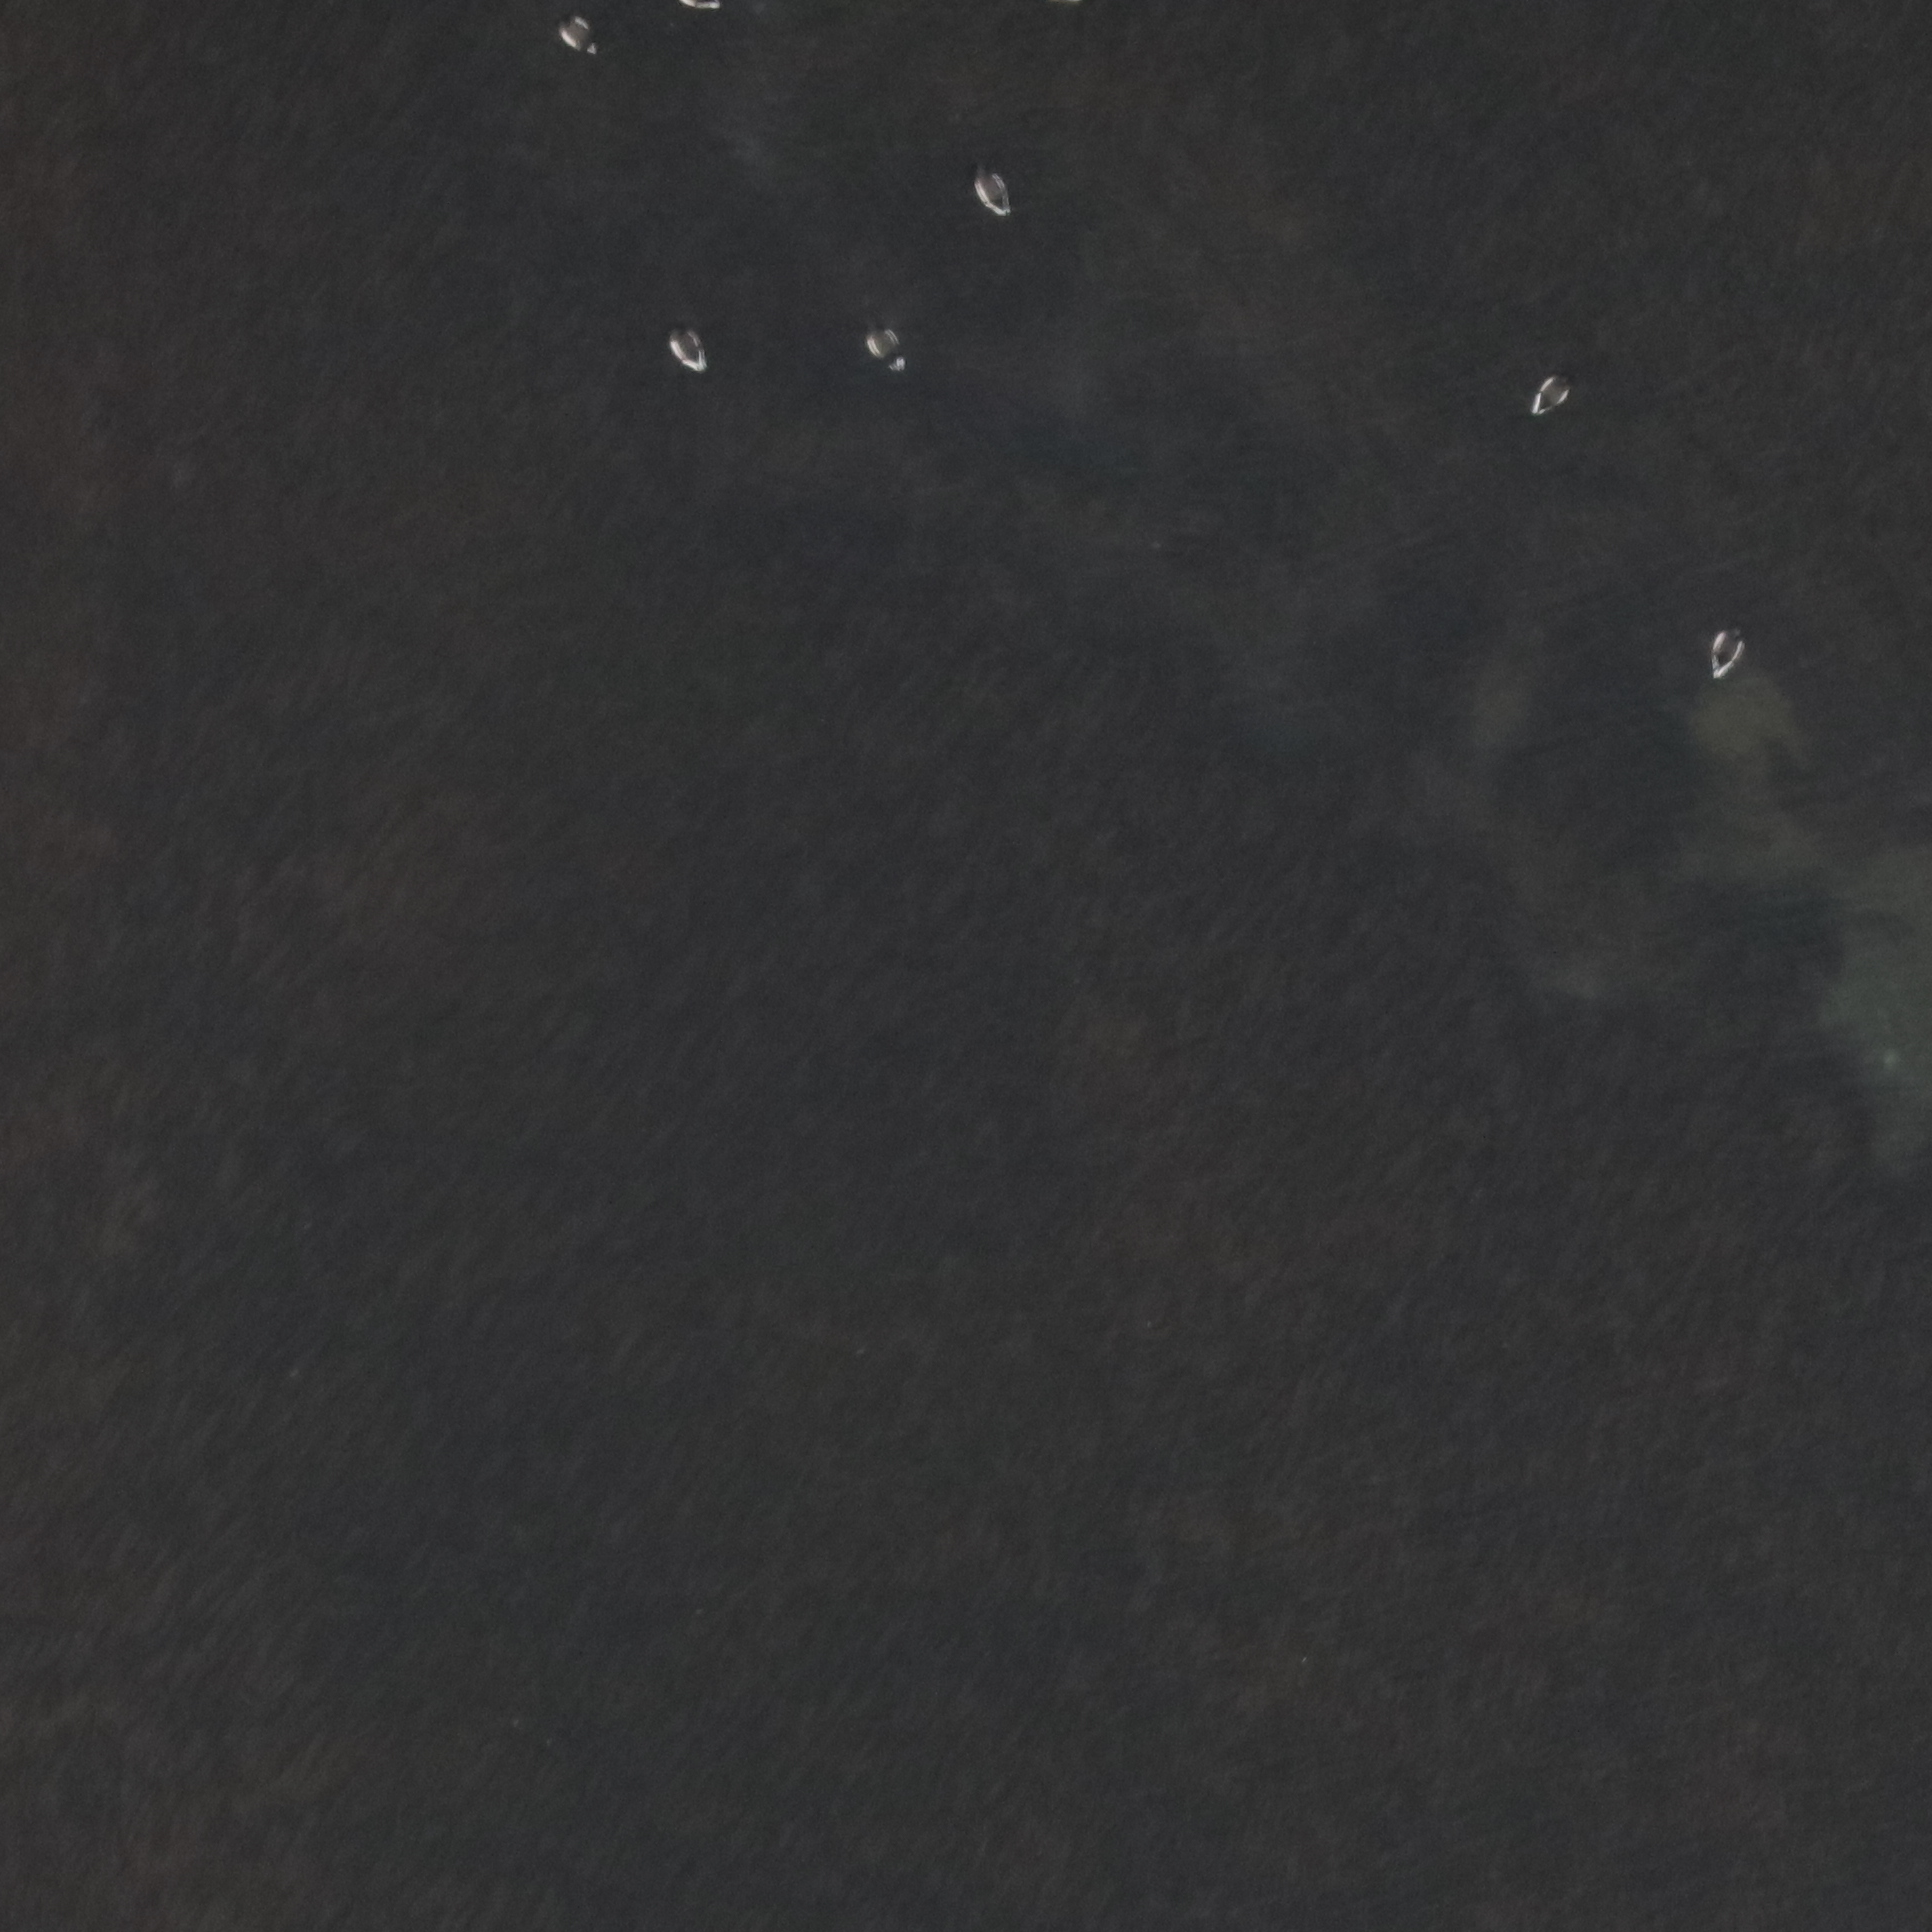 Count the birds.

6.